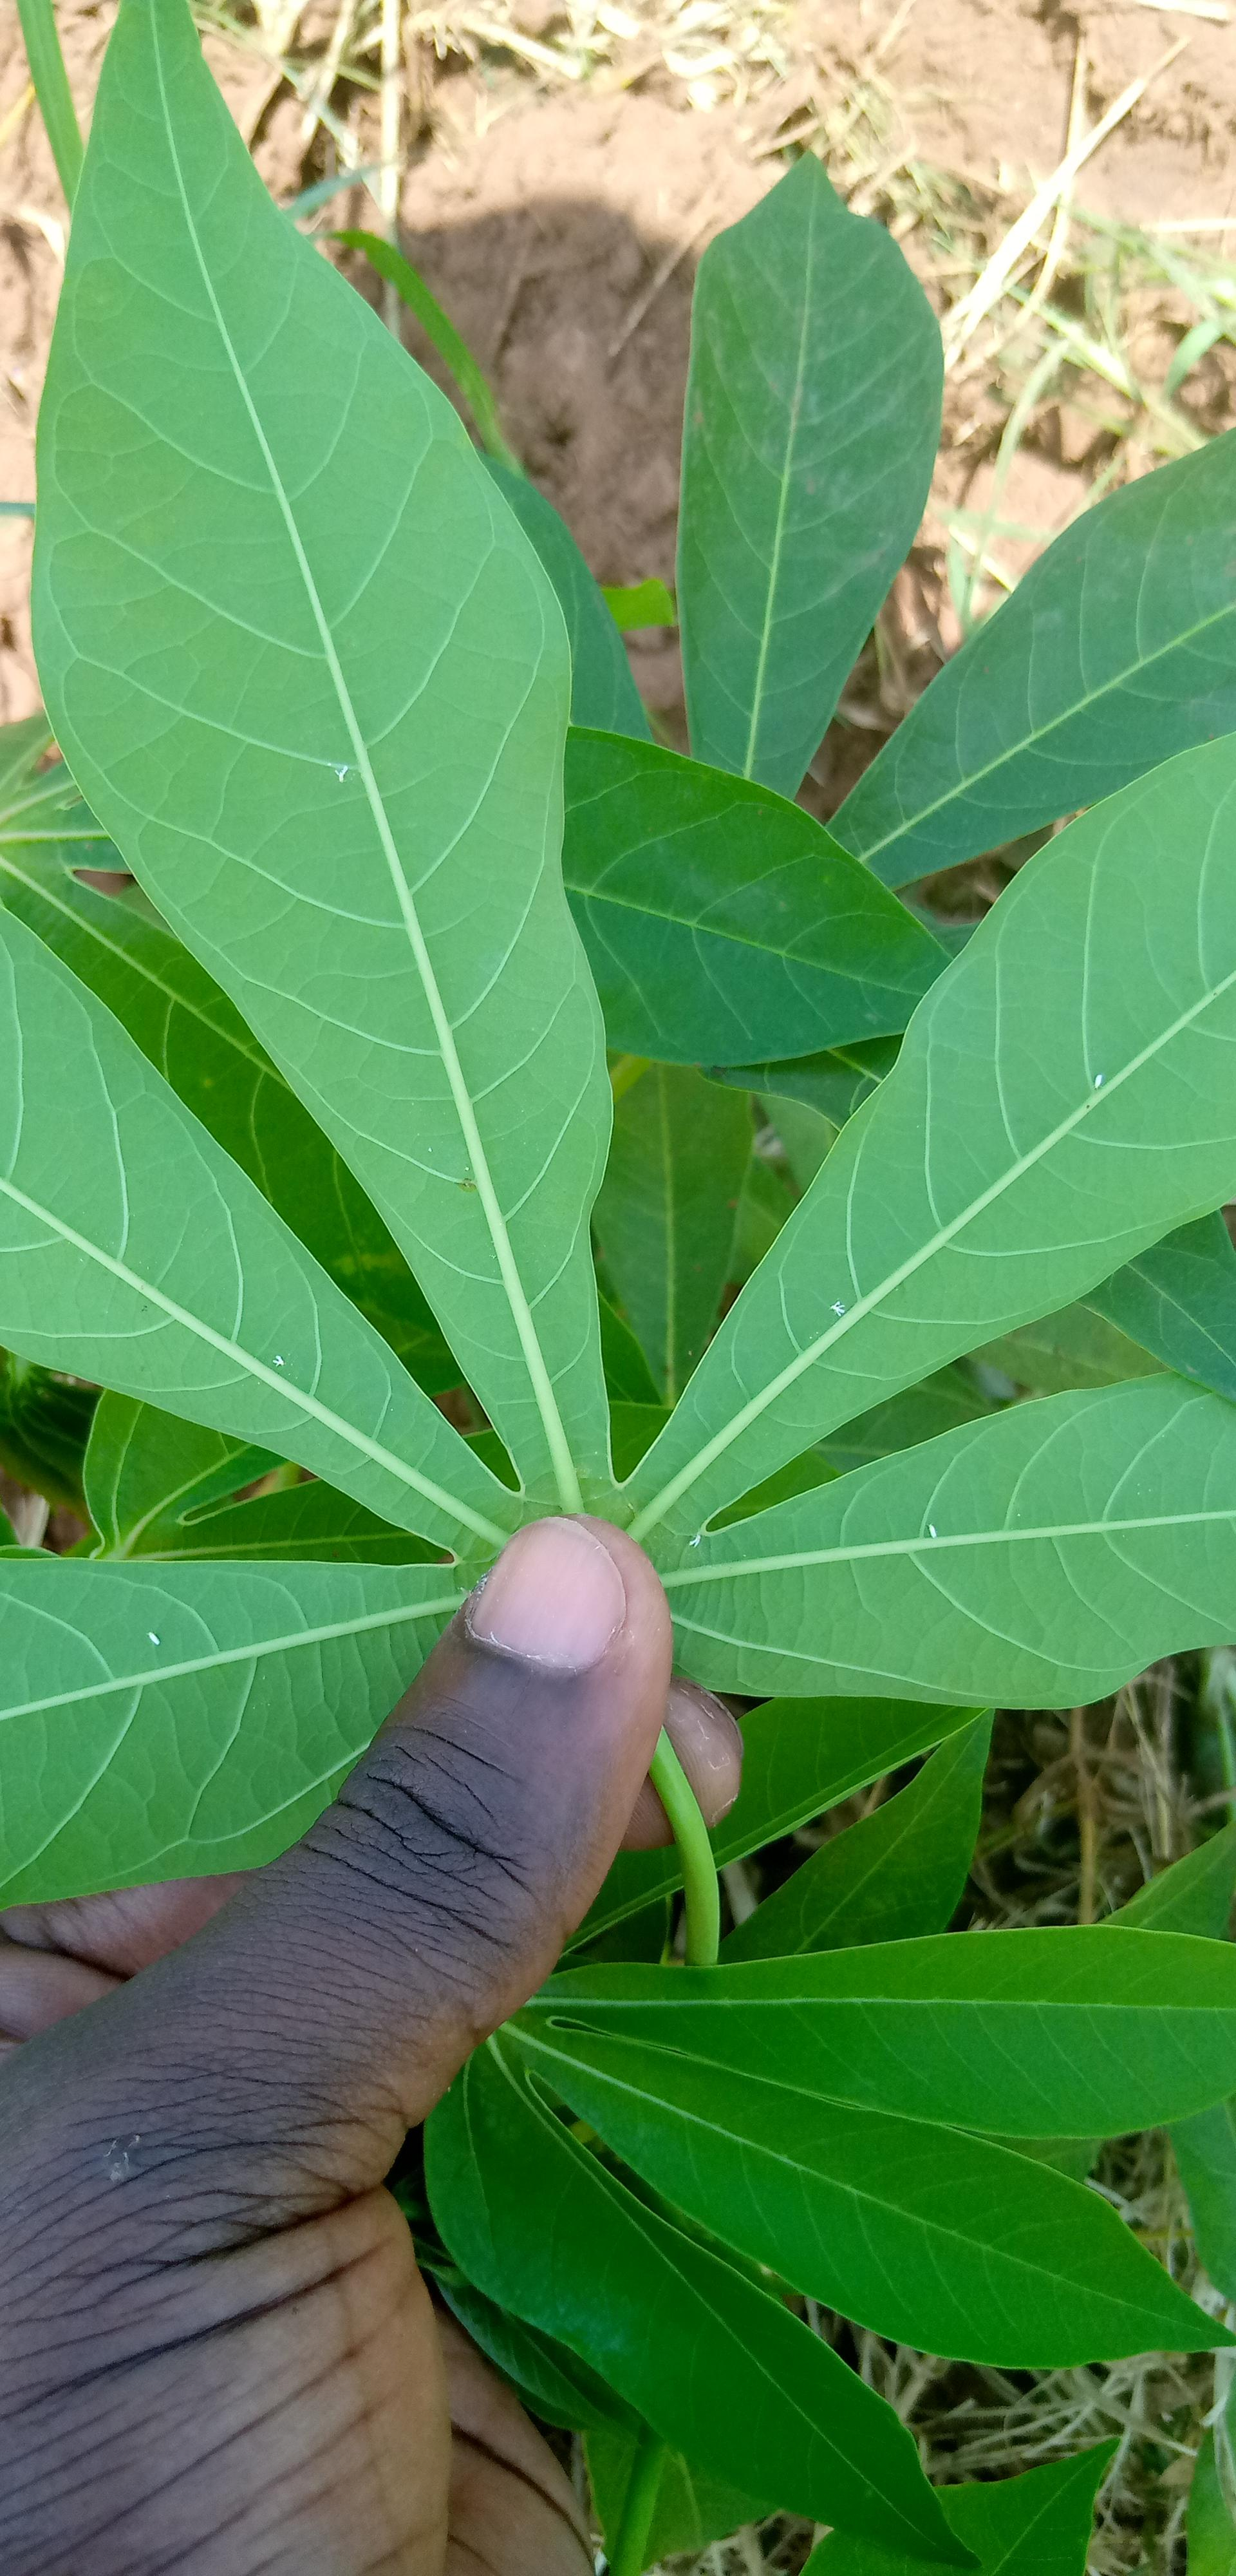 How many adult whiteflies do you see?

7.